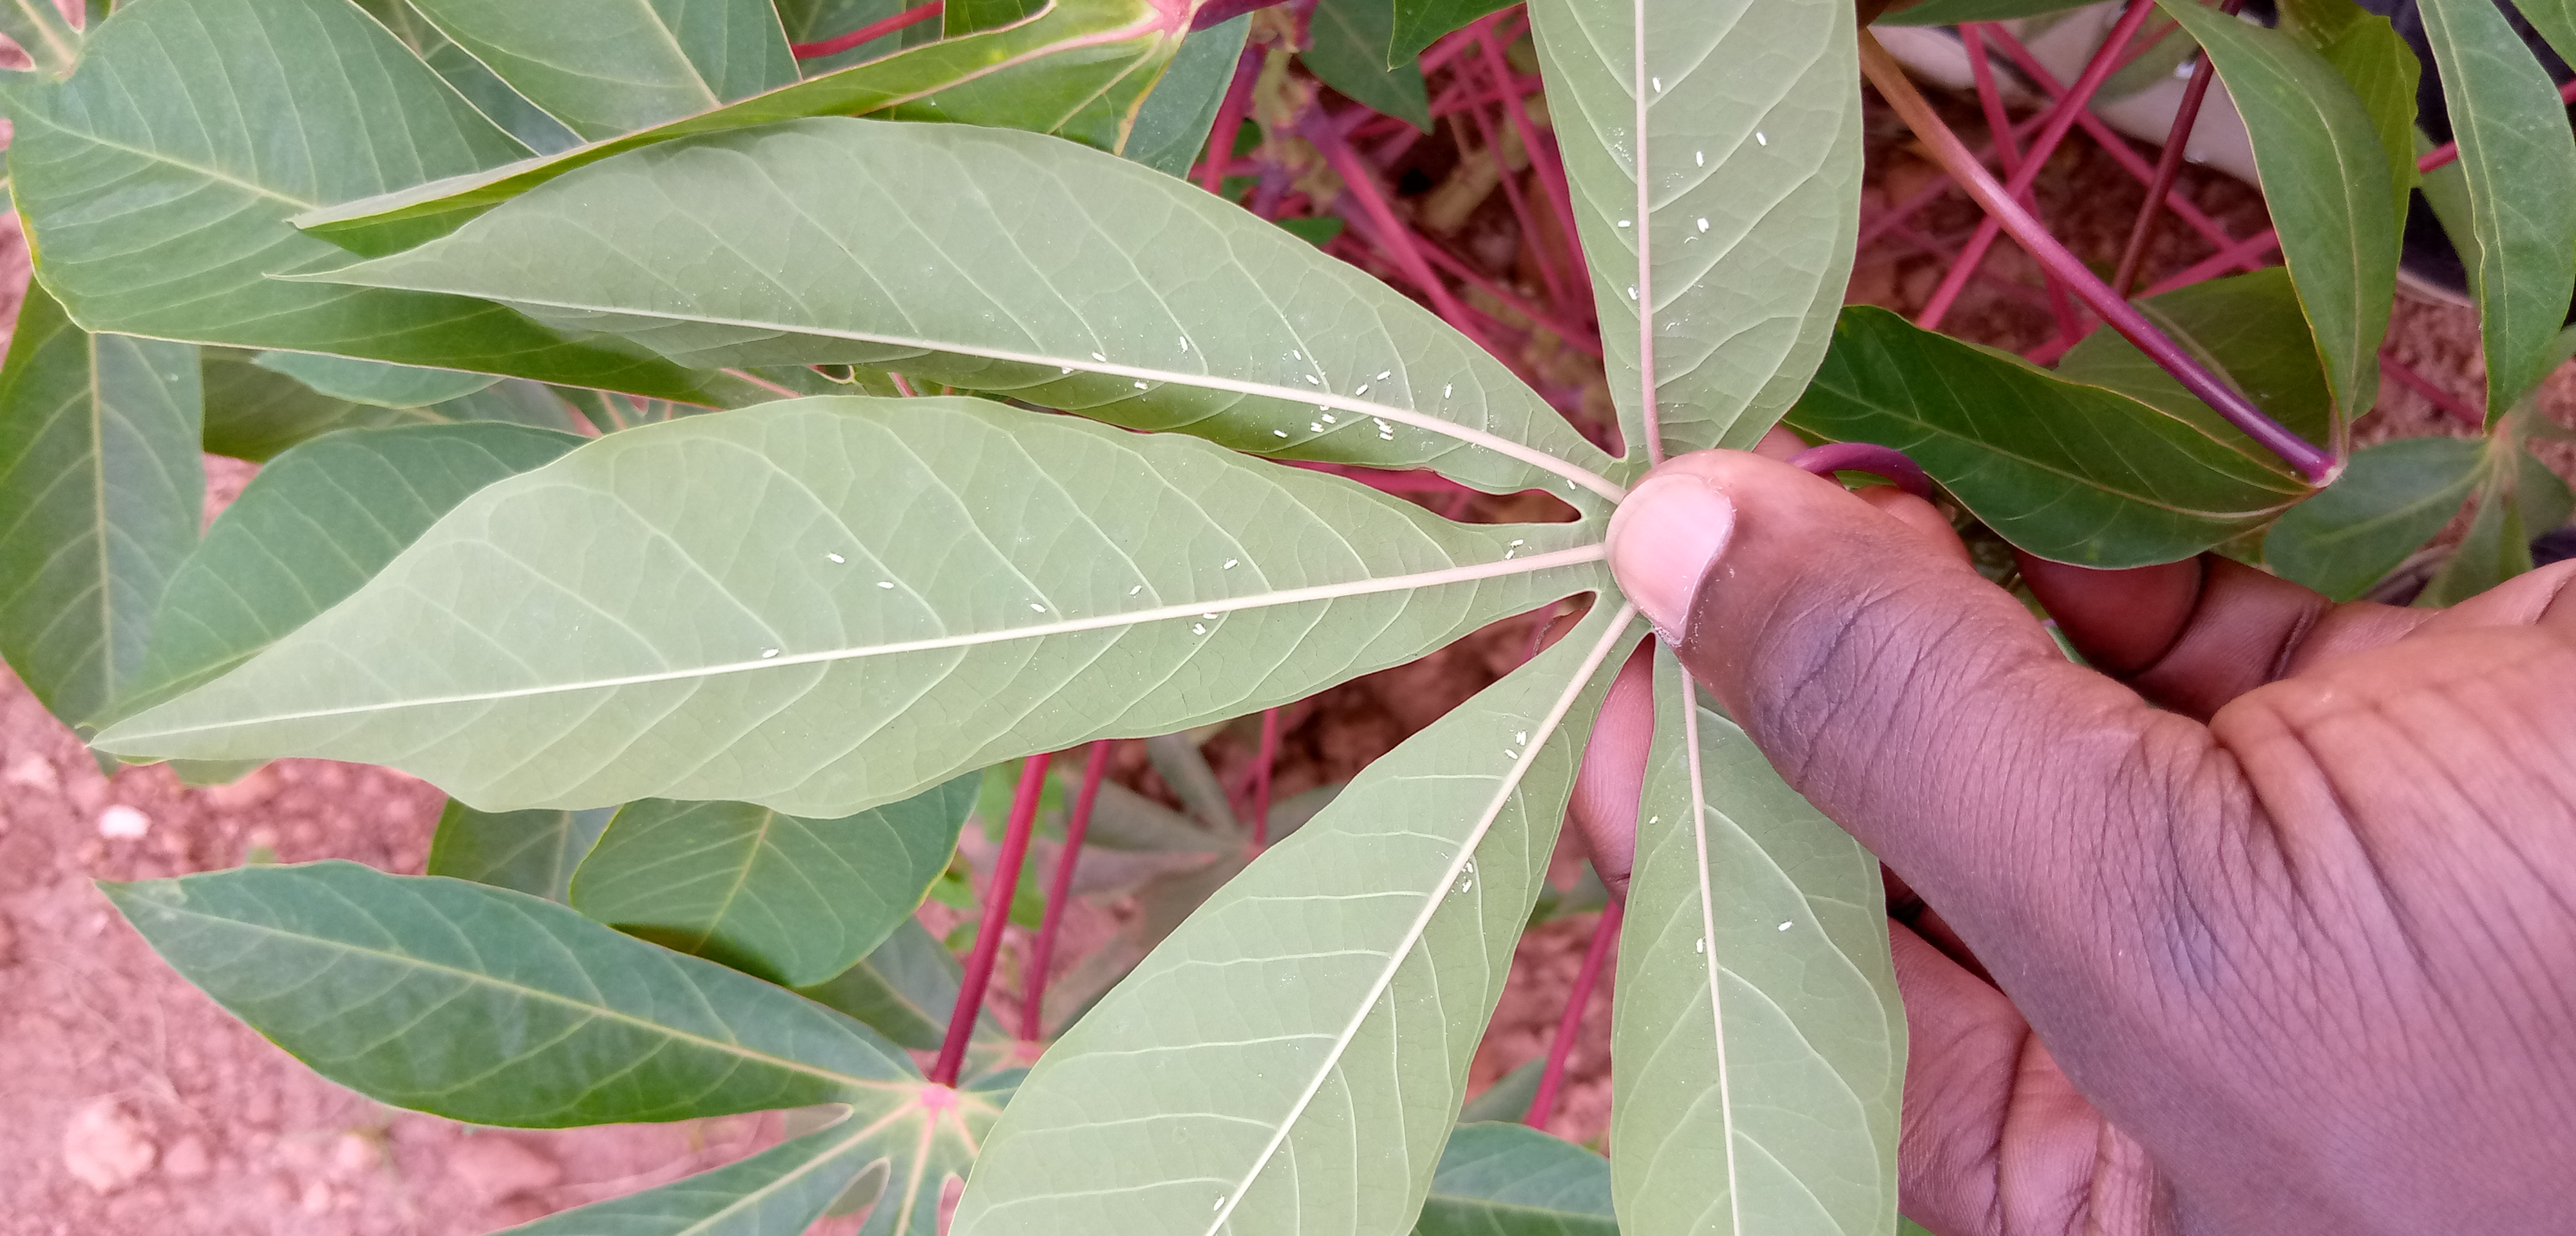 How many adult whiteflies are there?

44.